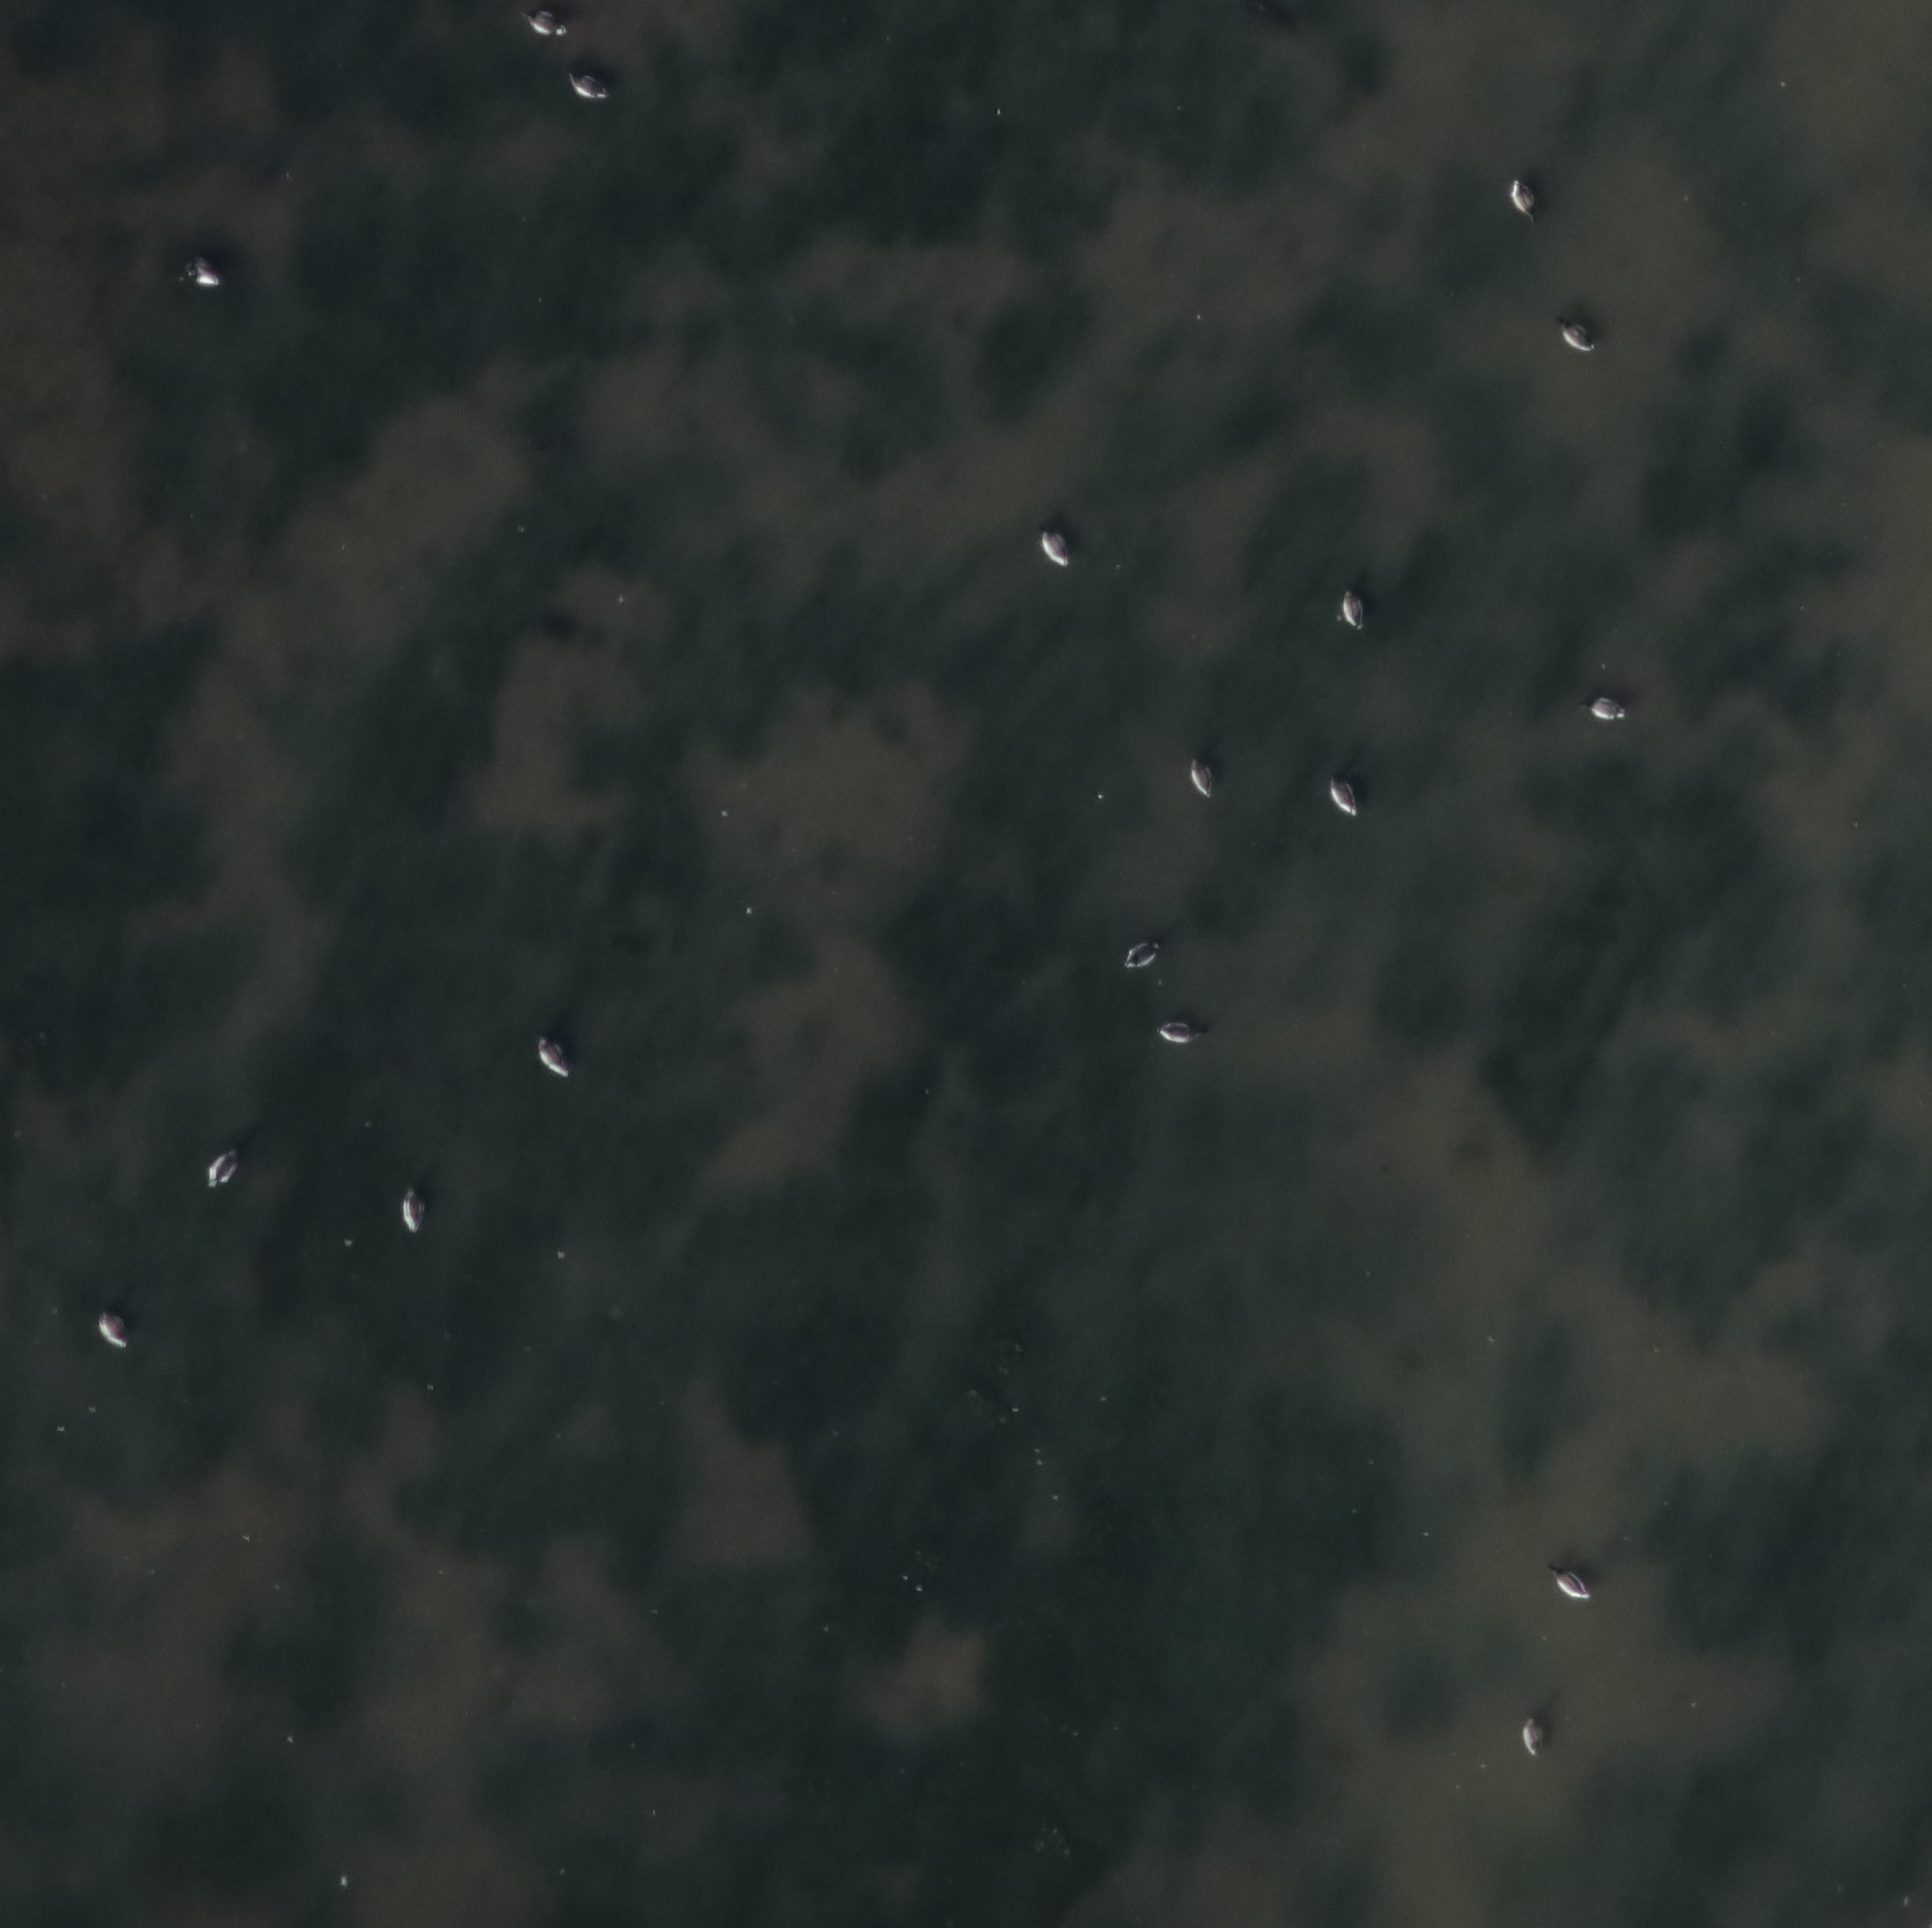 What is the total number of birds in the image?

18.